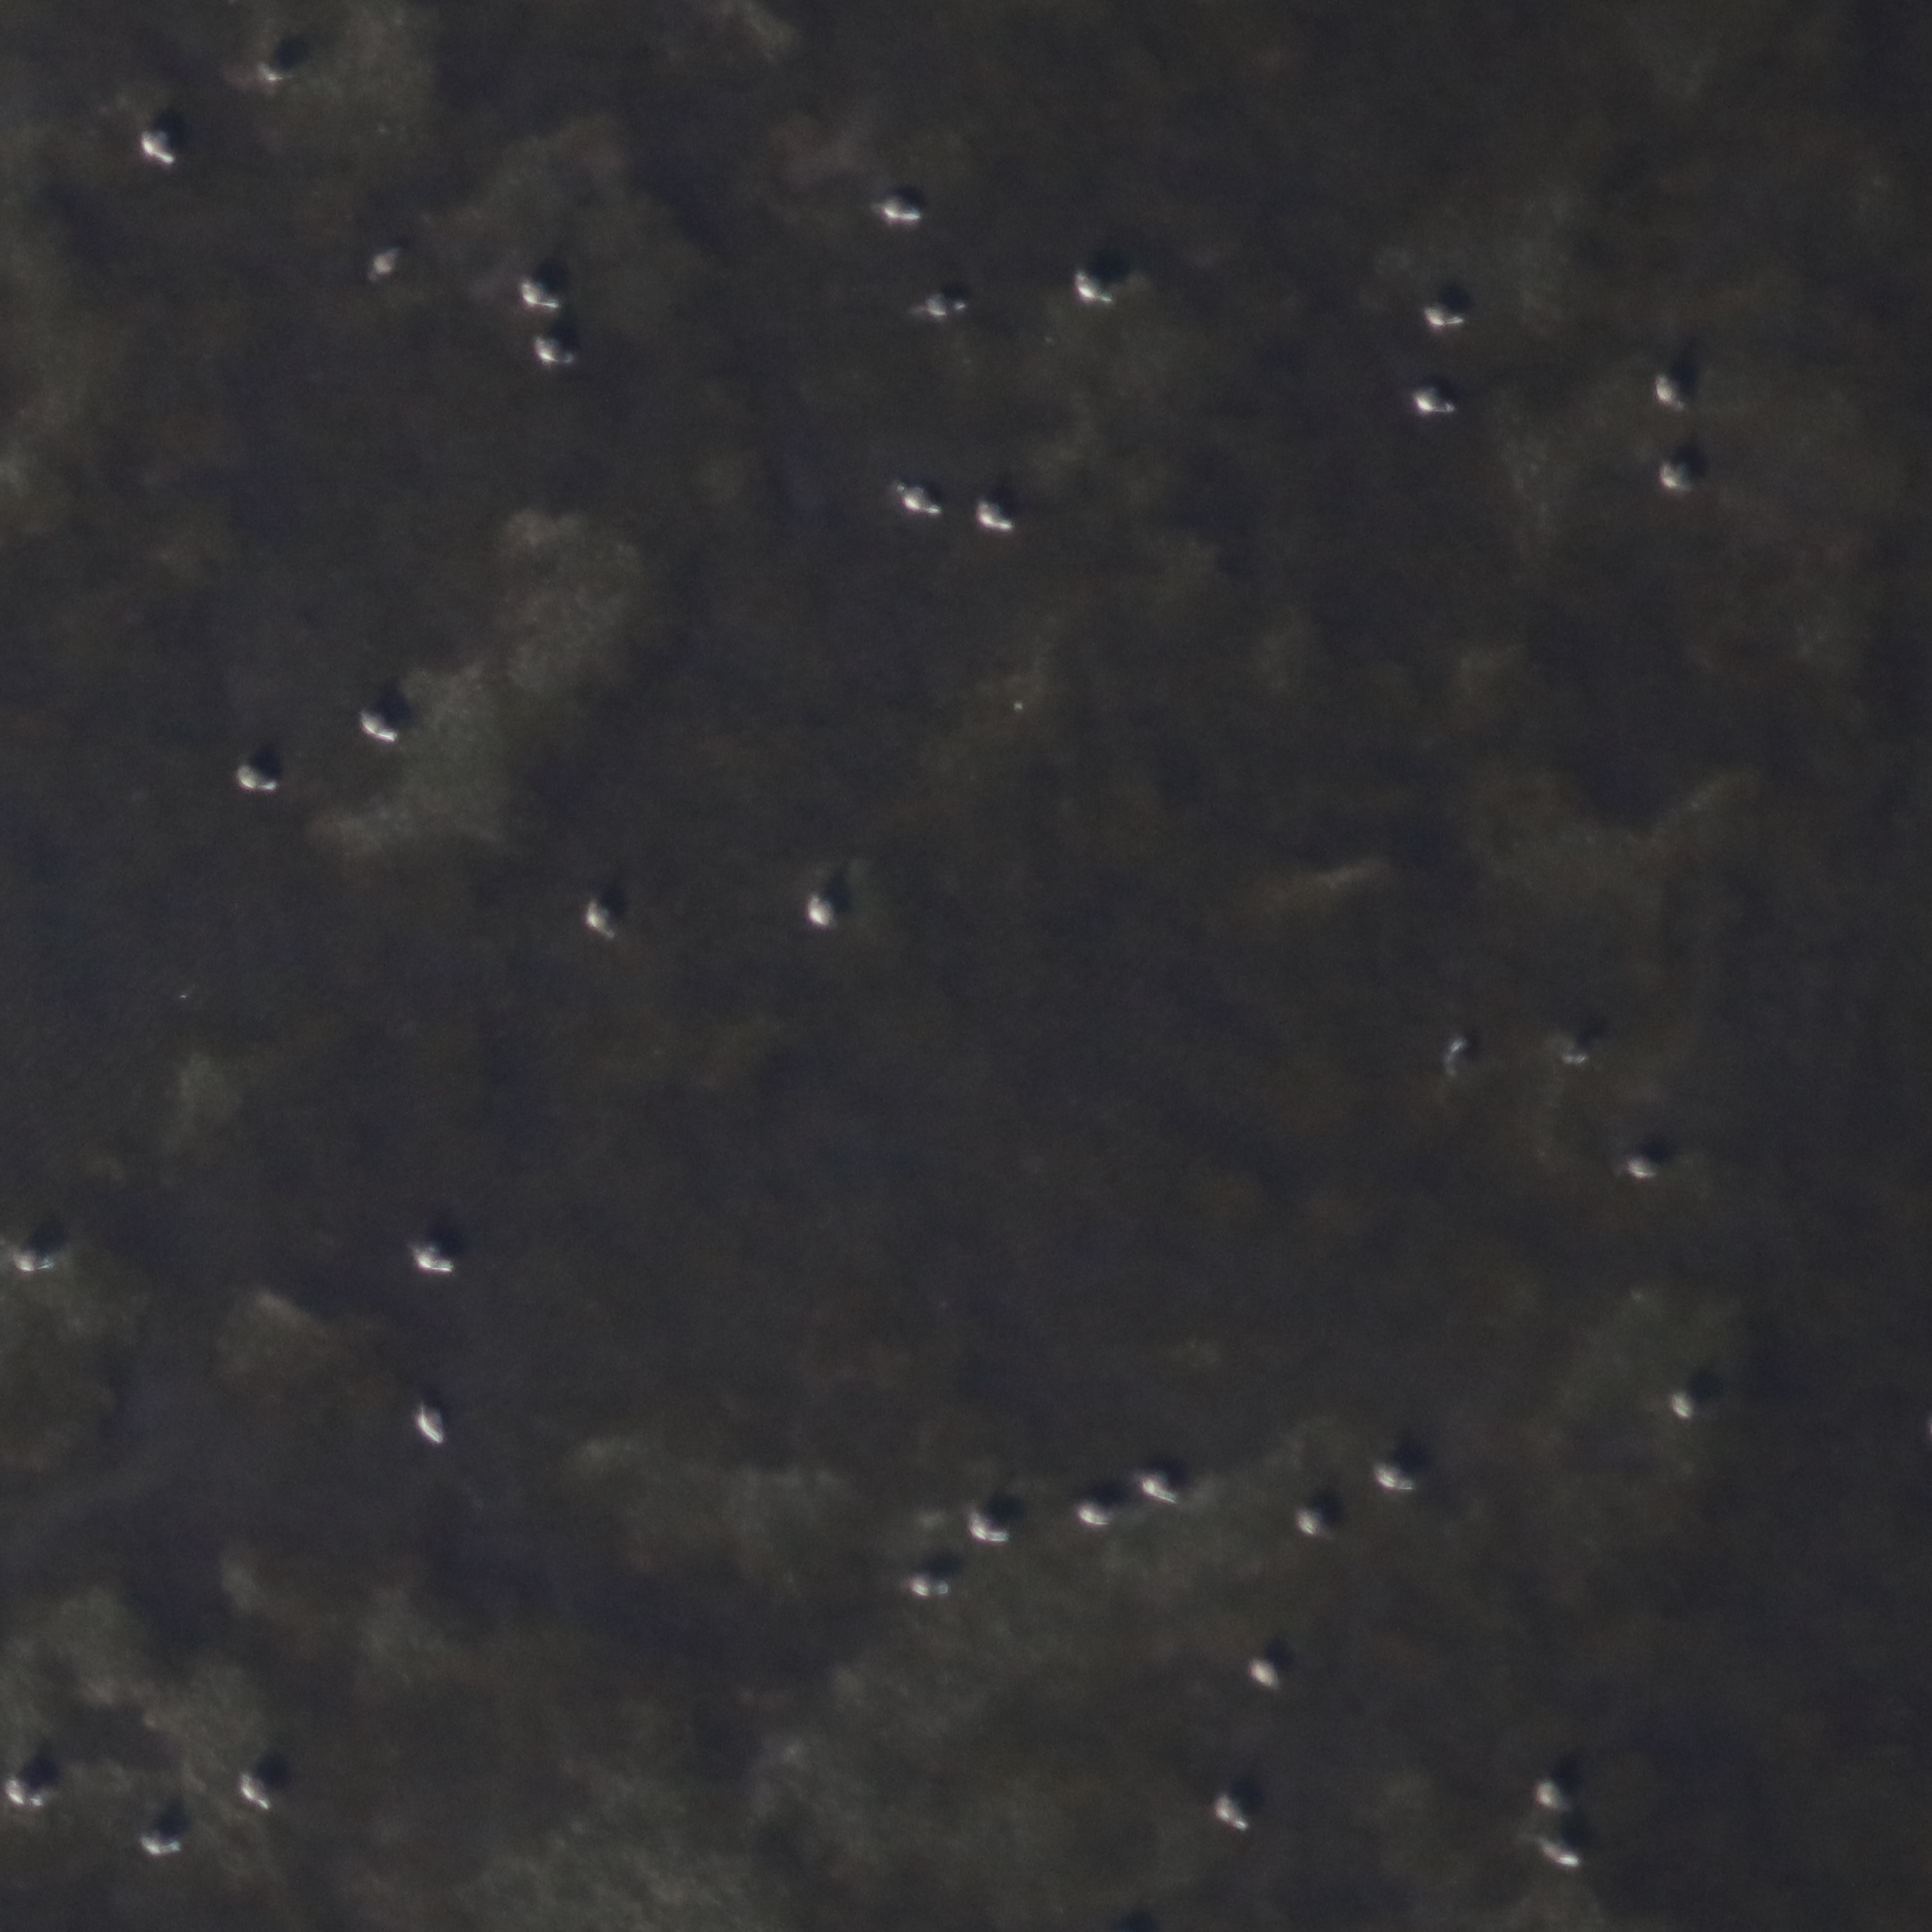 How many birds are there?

38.